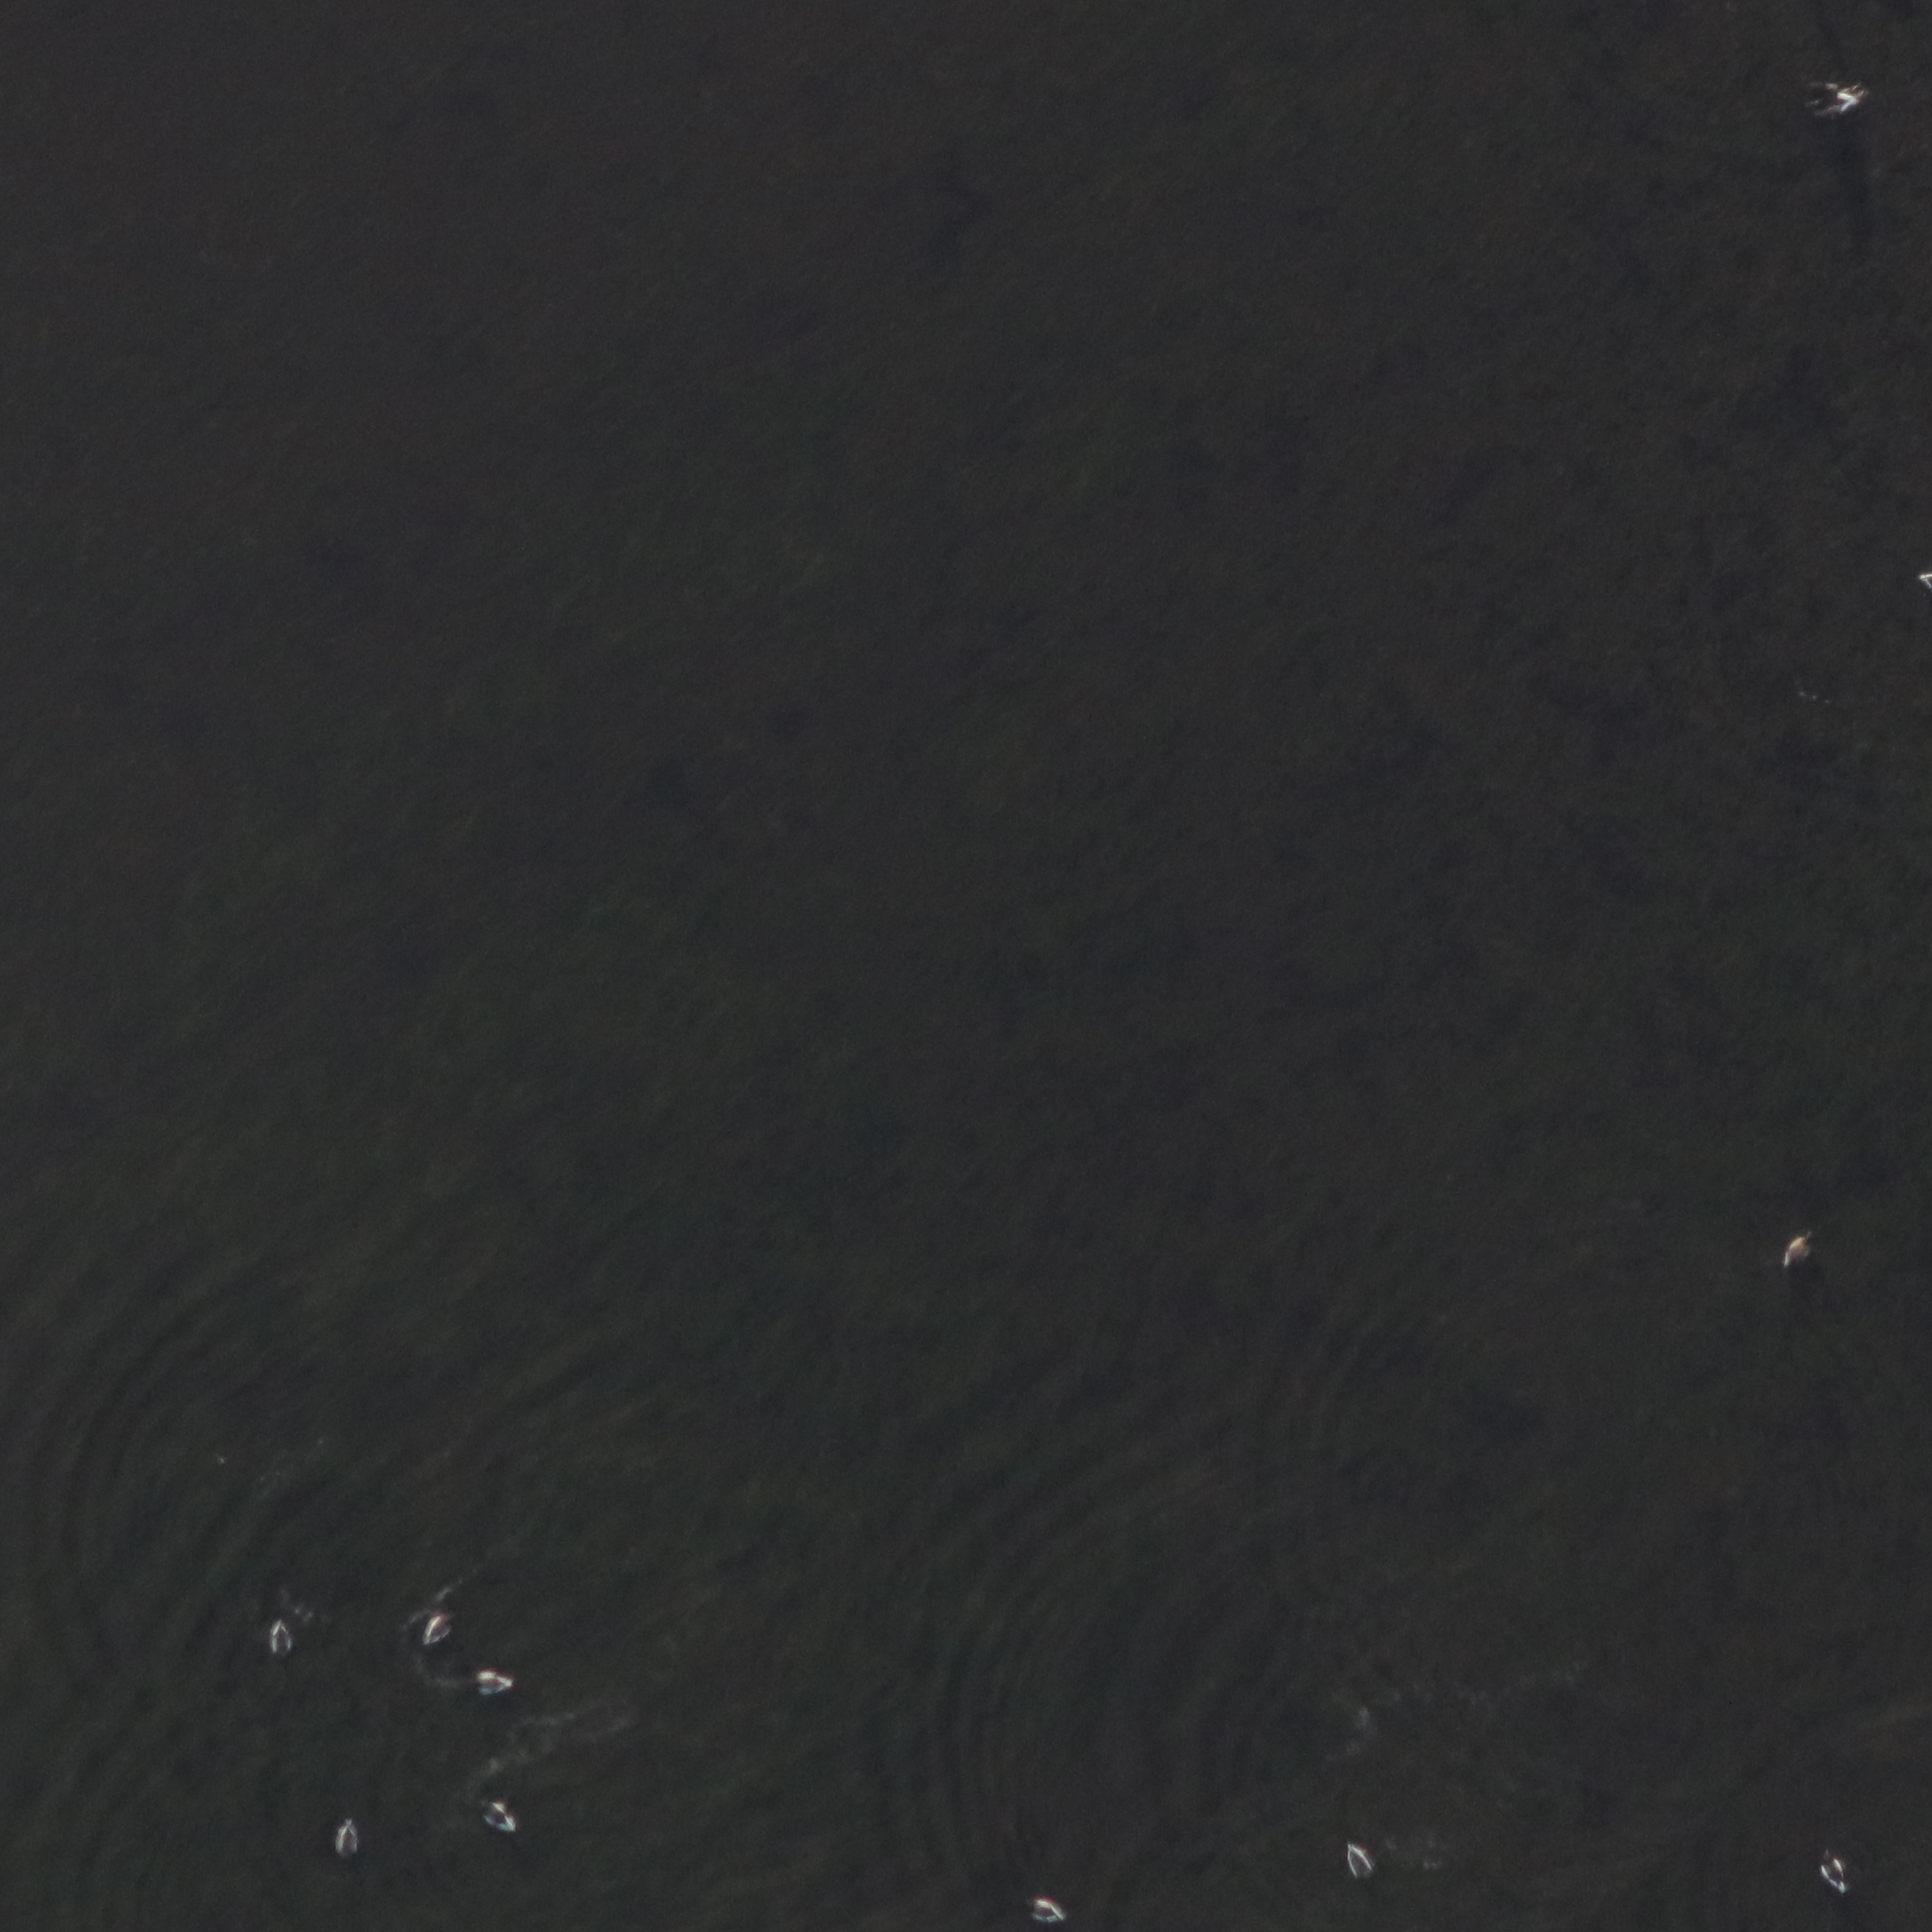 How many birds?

10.